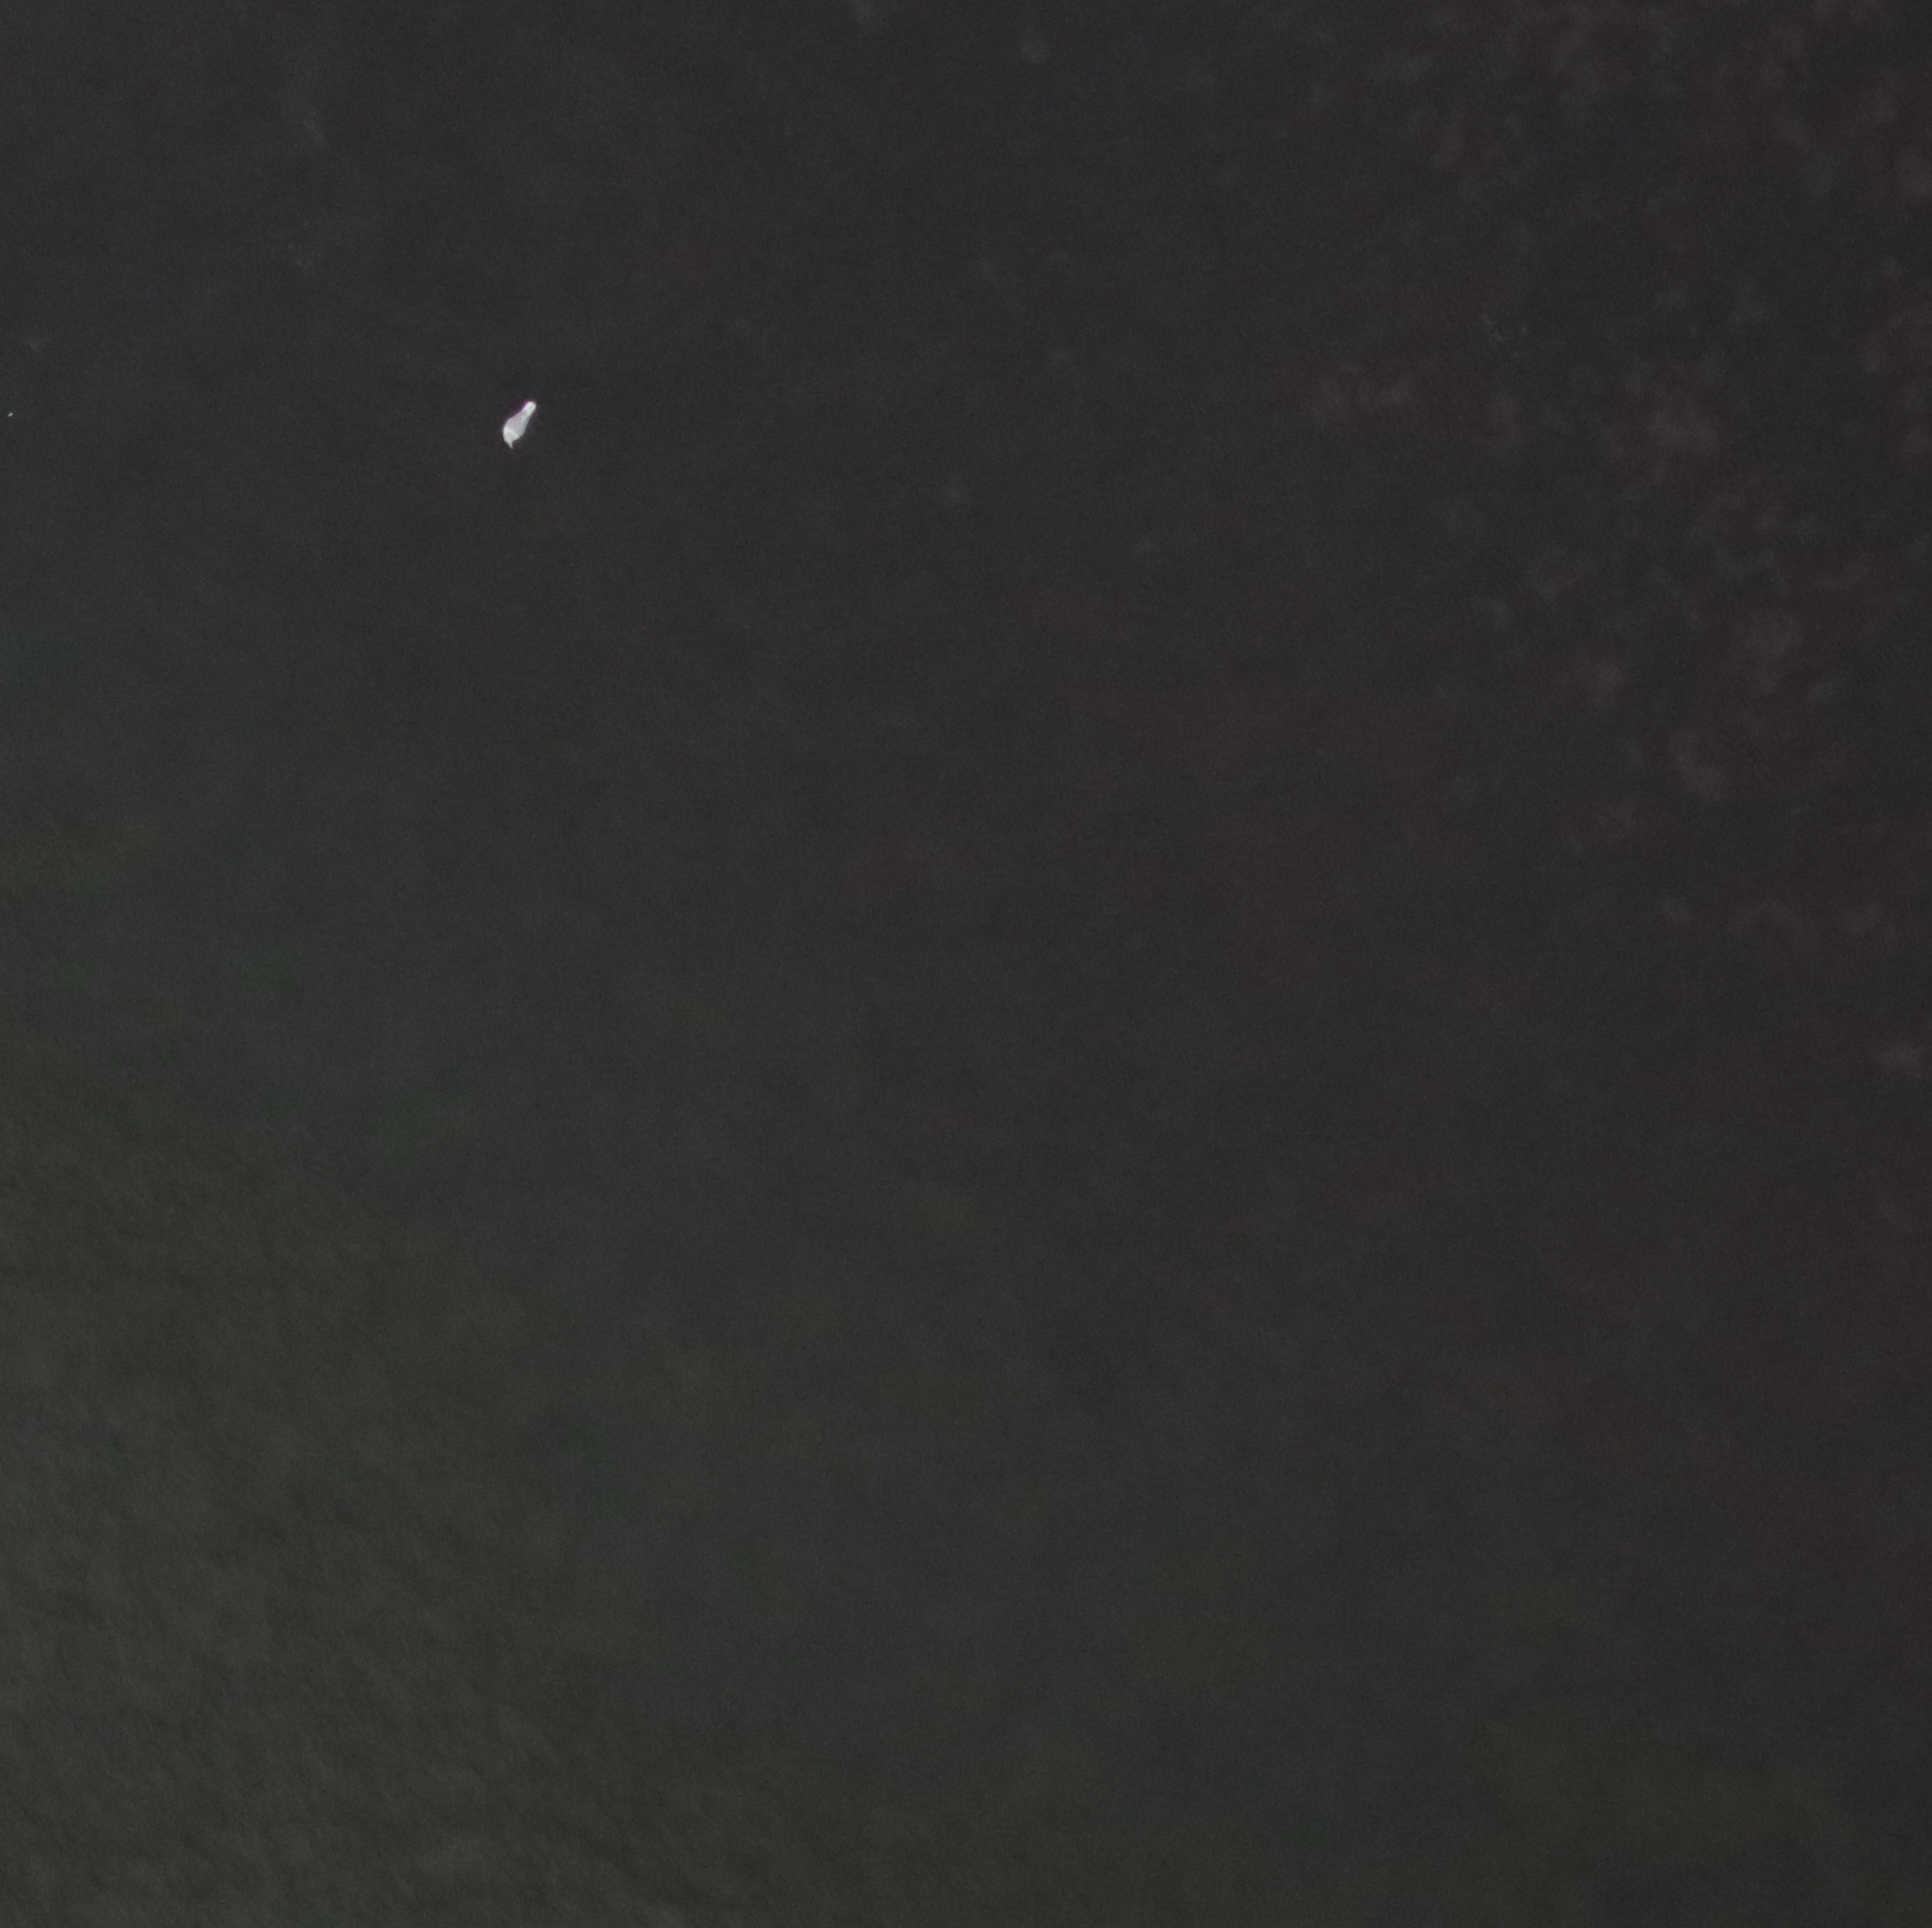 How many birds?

1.